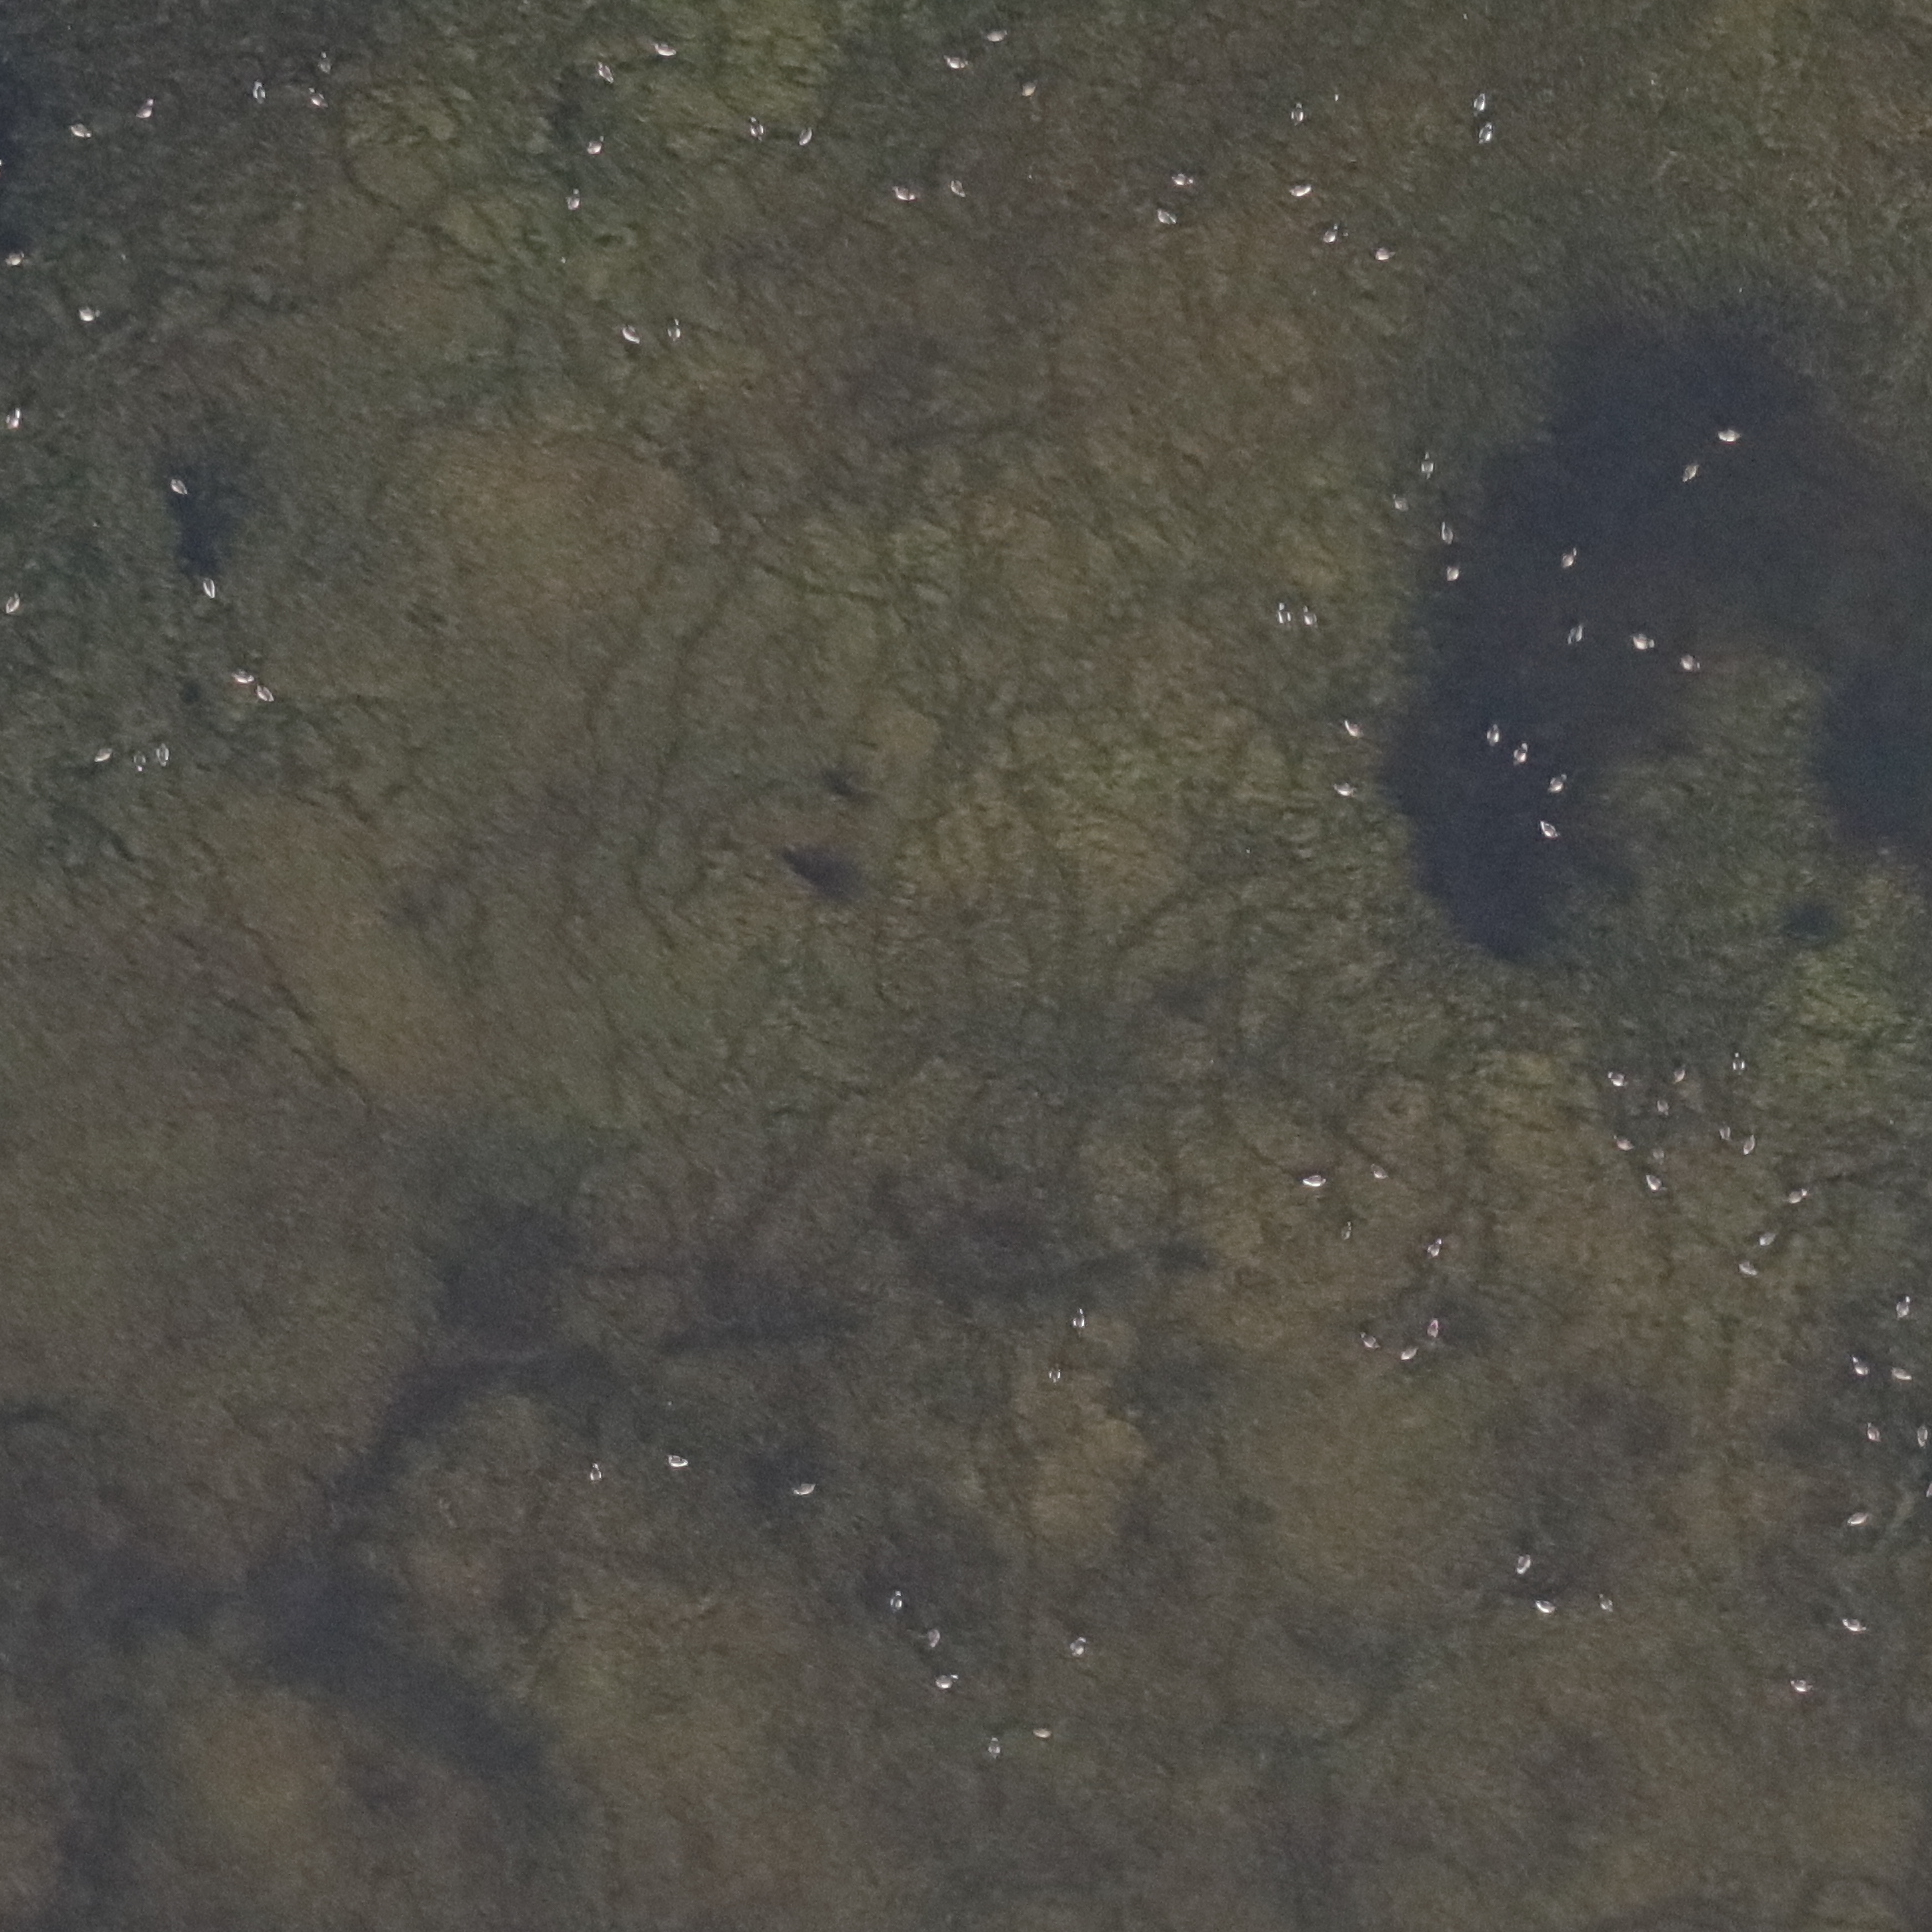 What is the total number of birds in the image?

97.